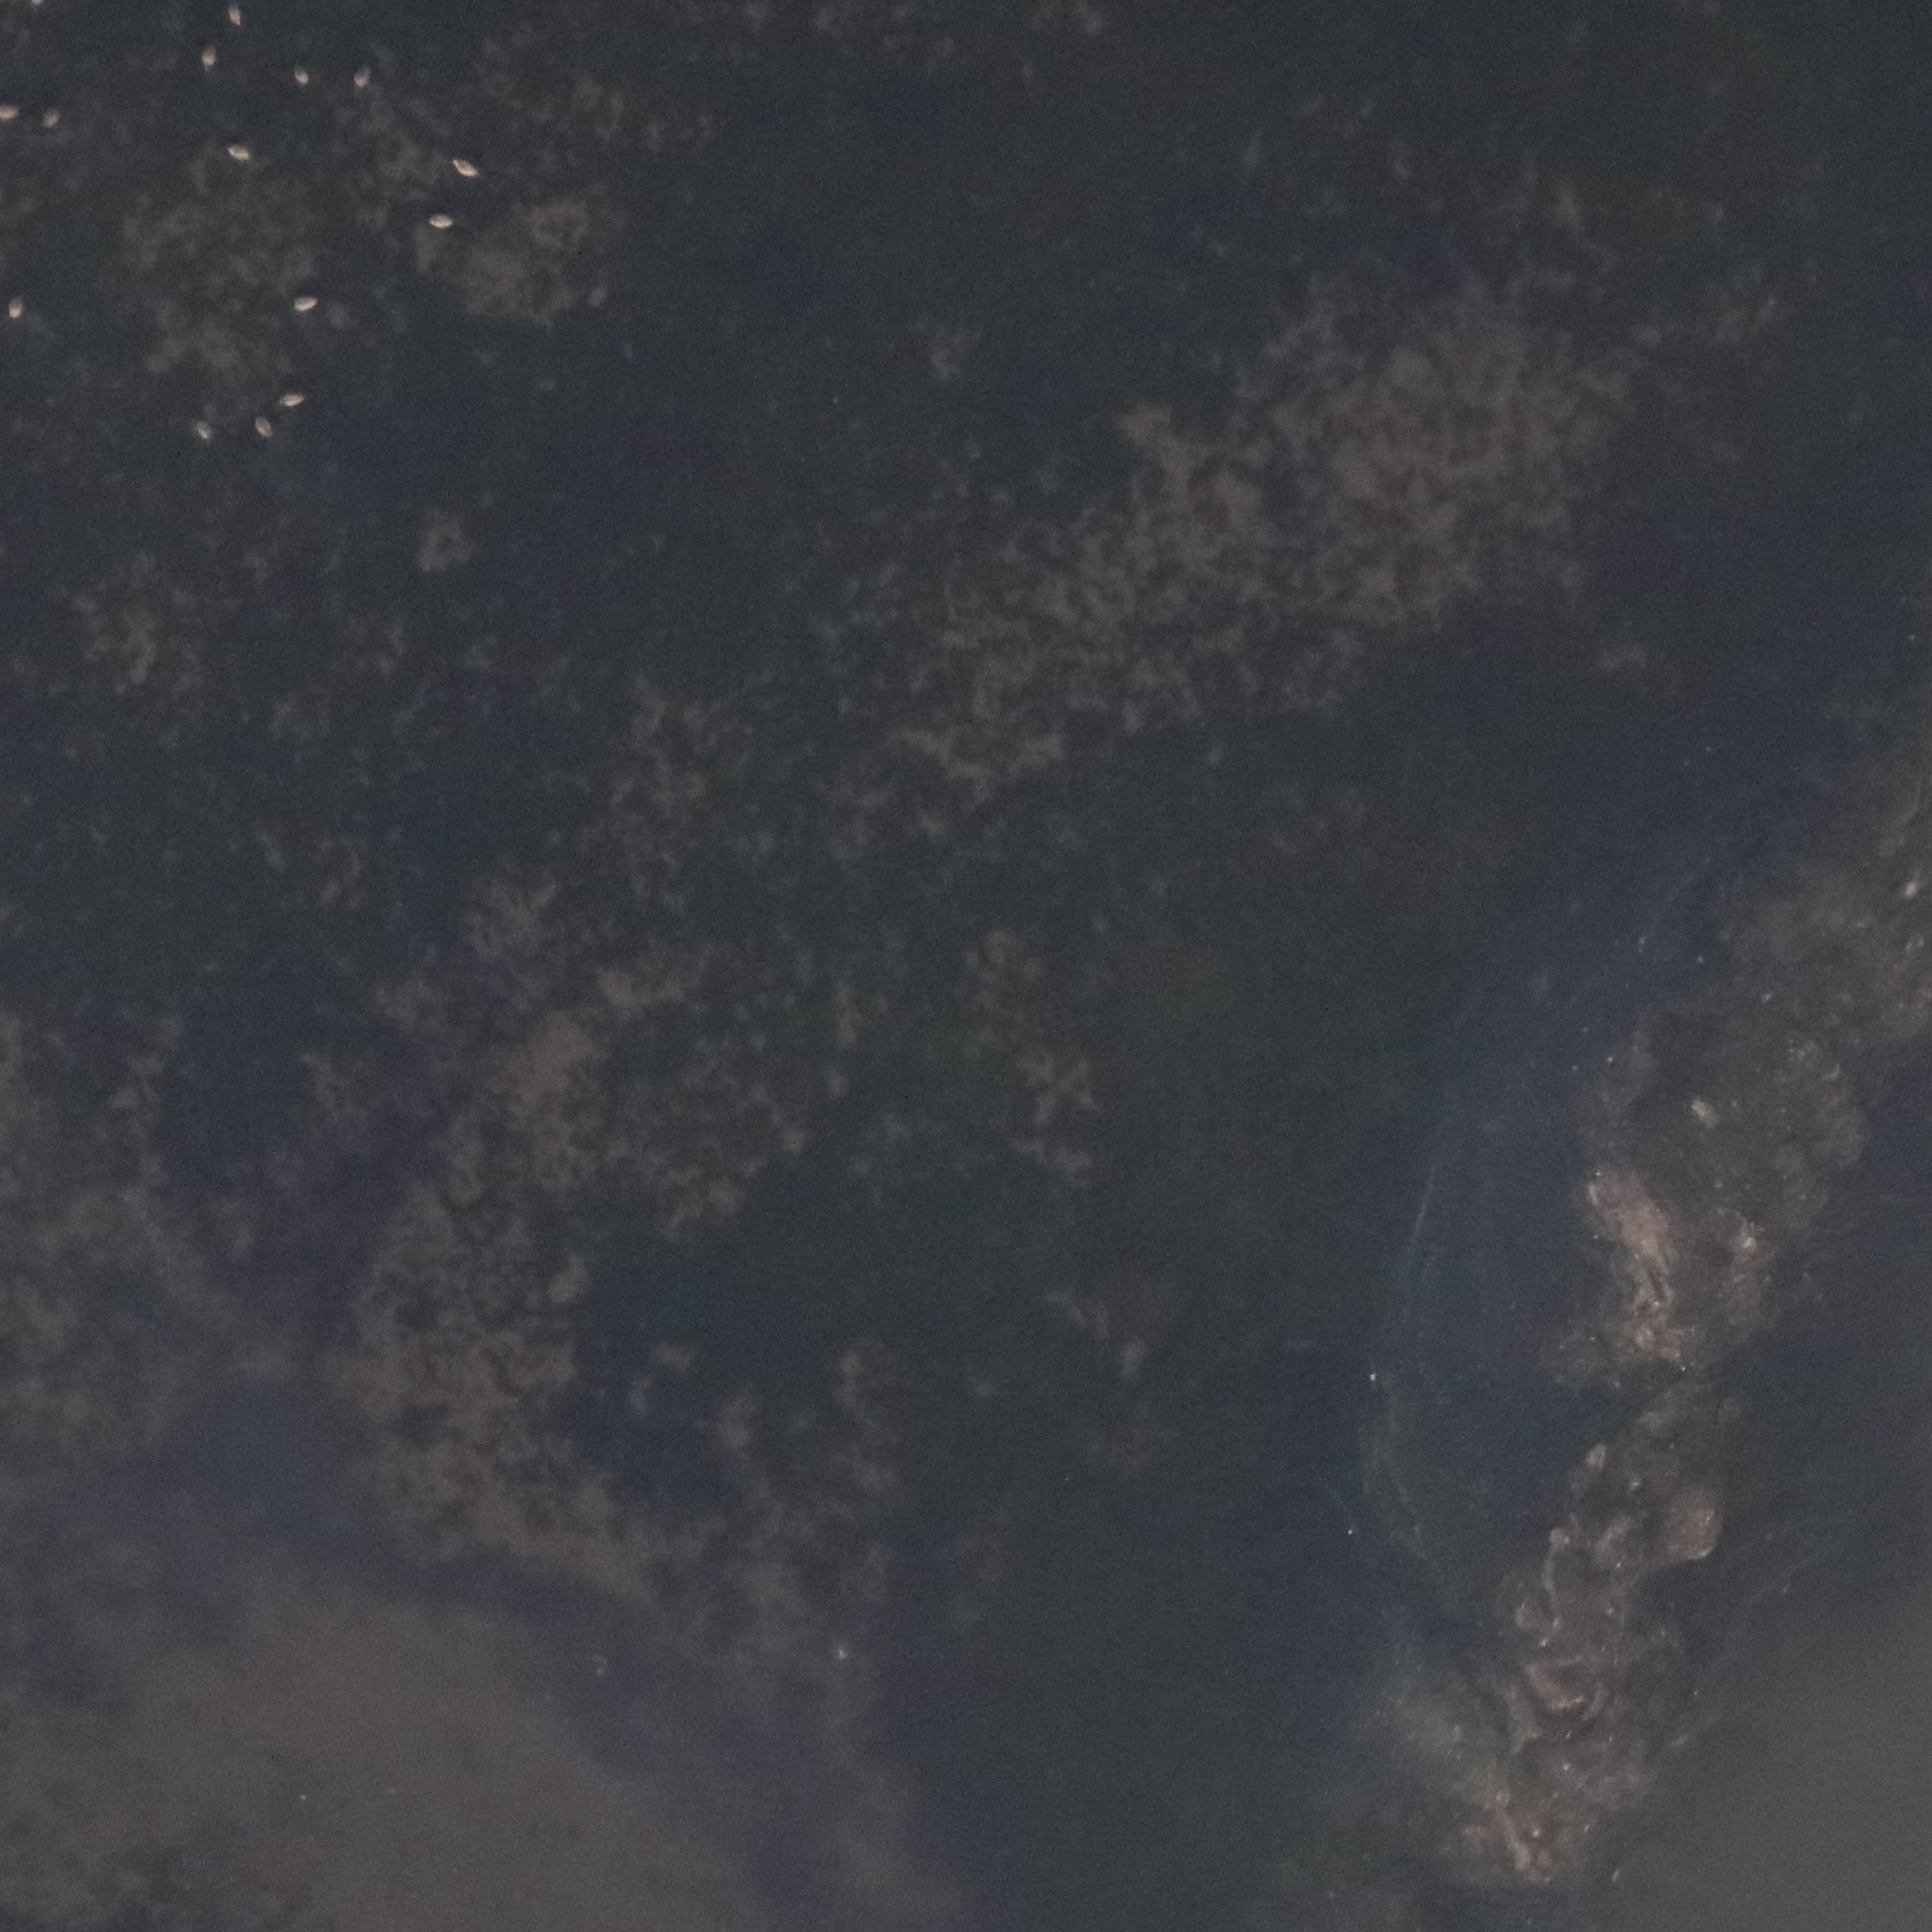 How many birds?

14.